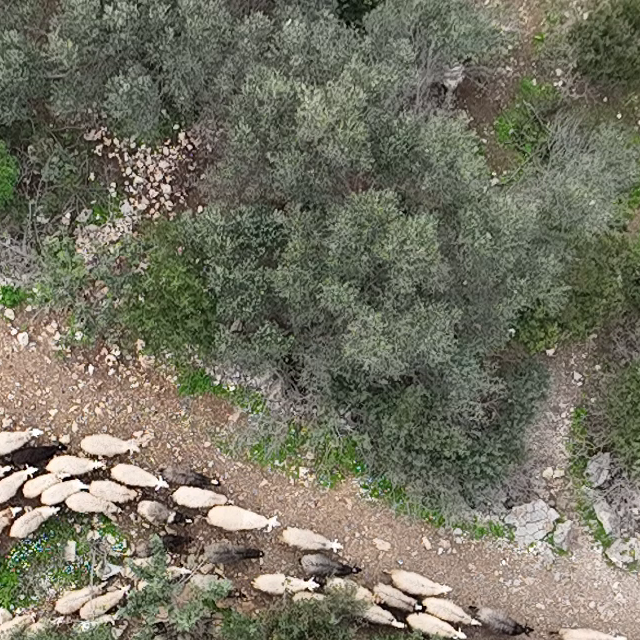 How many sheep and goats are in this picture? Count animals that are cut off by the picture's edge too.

39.